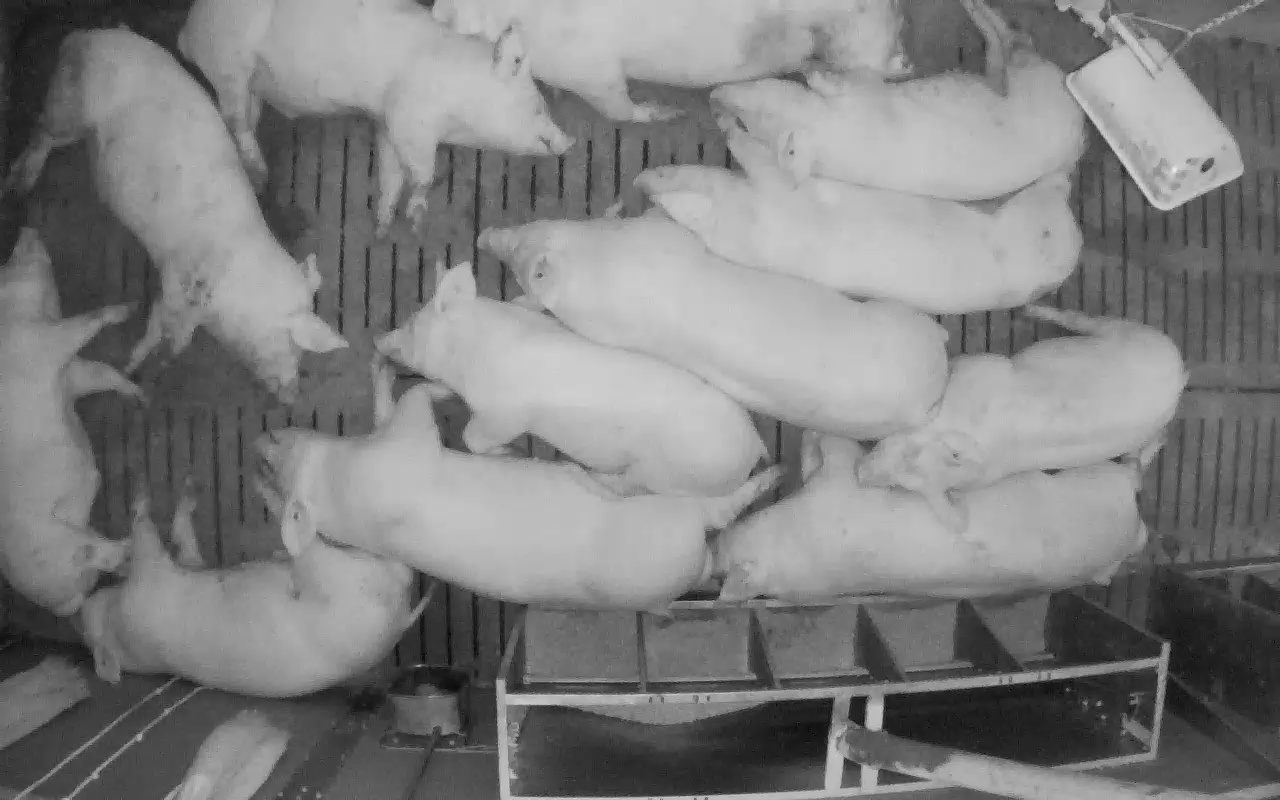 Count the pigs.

12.